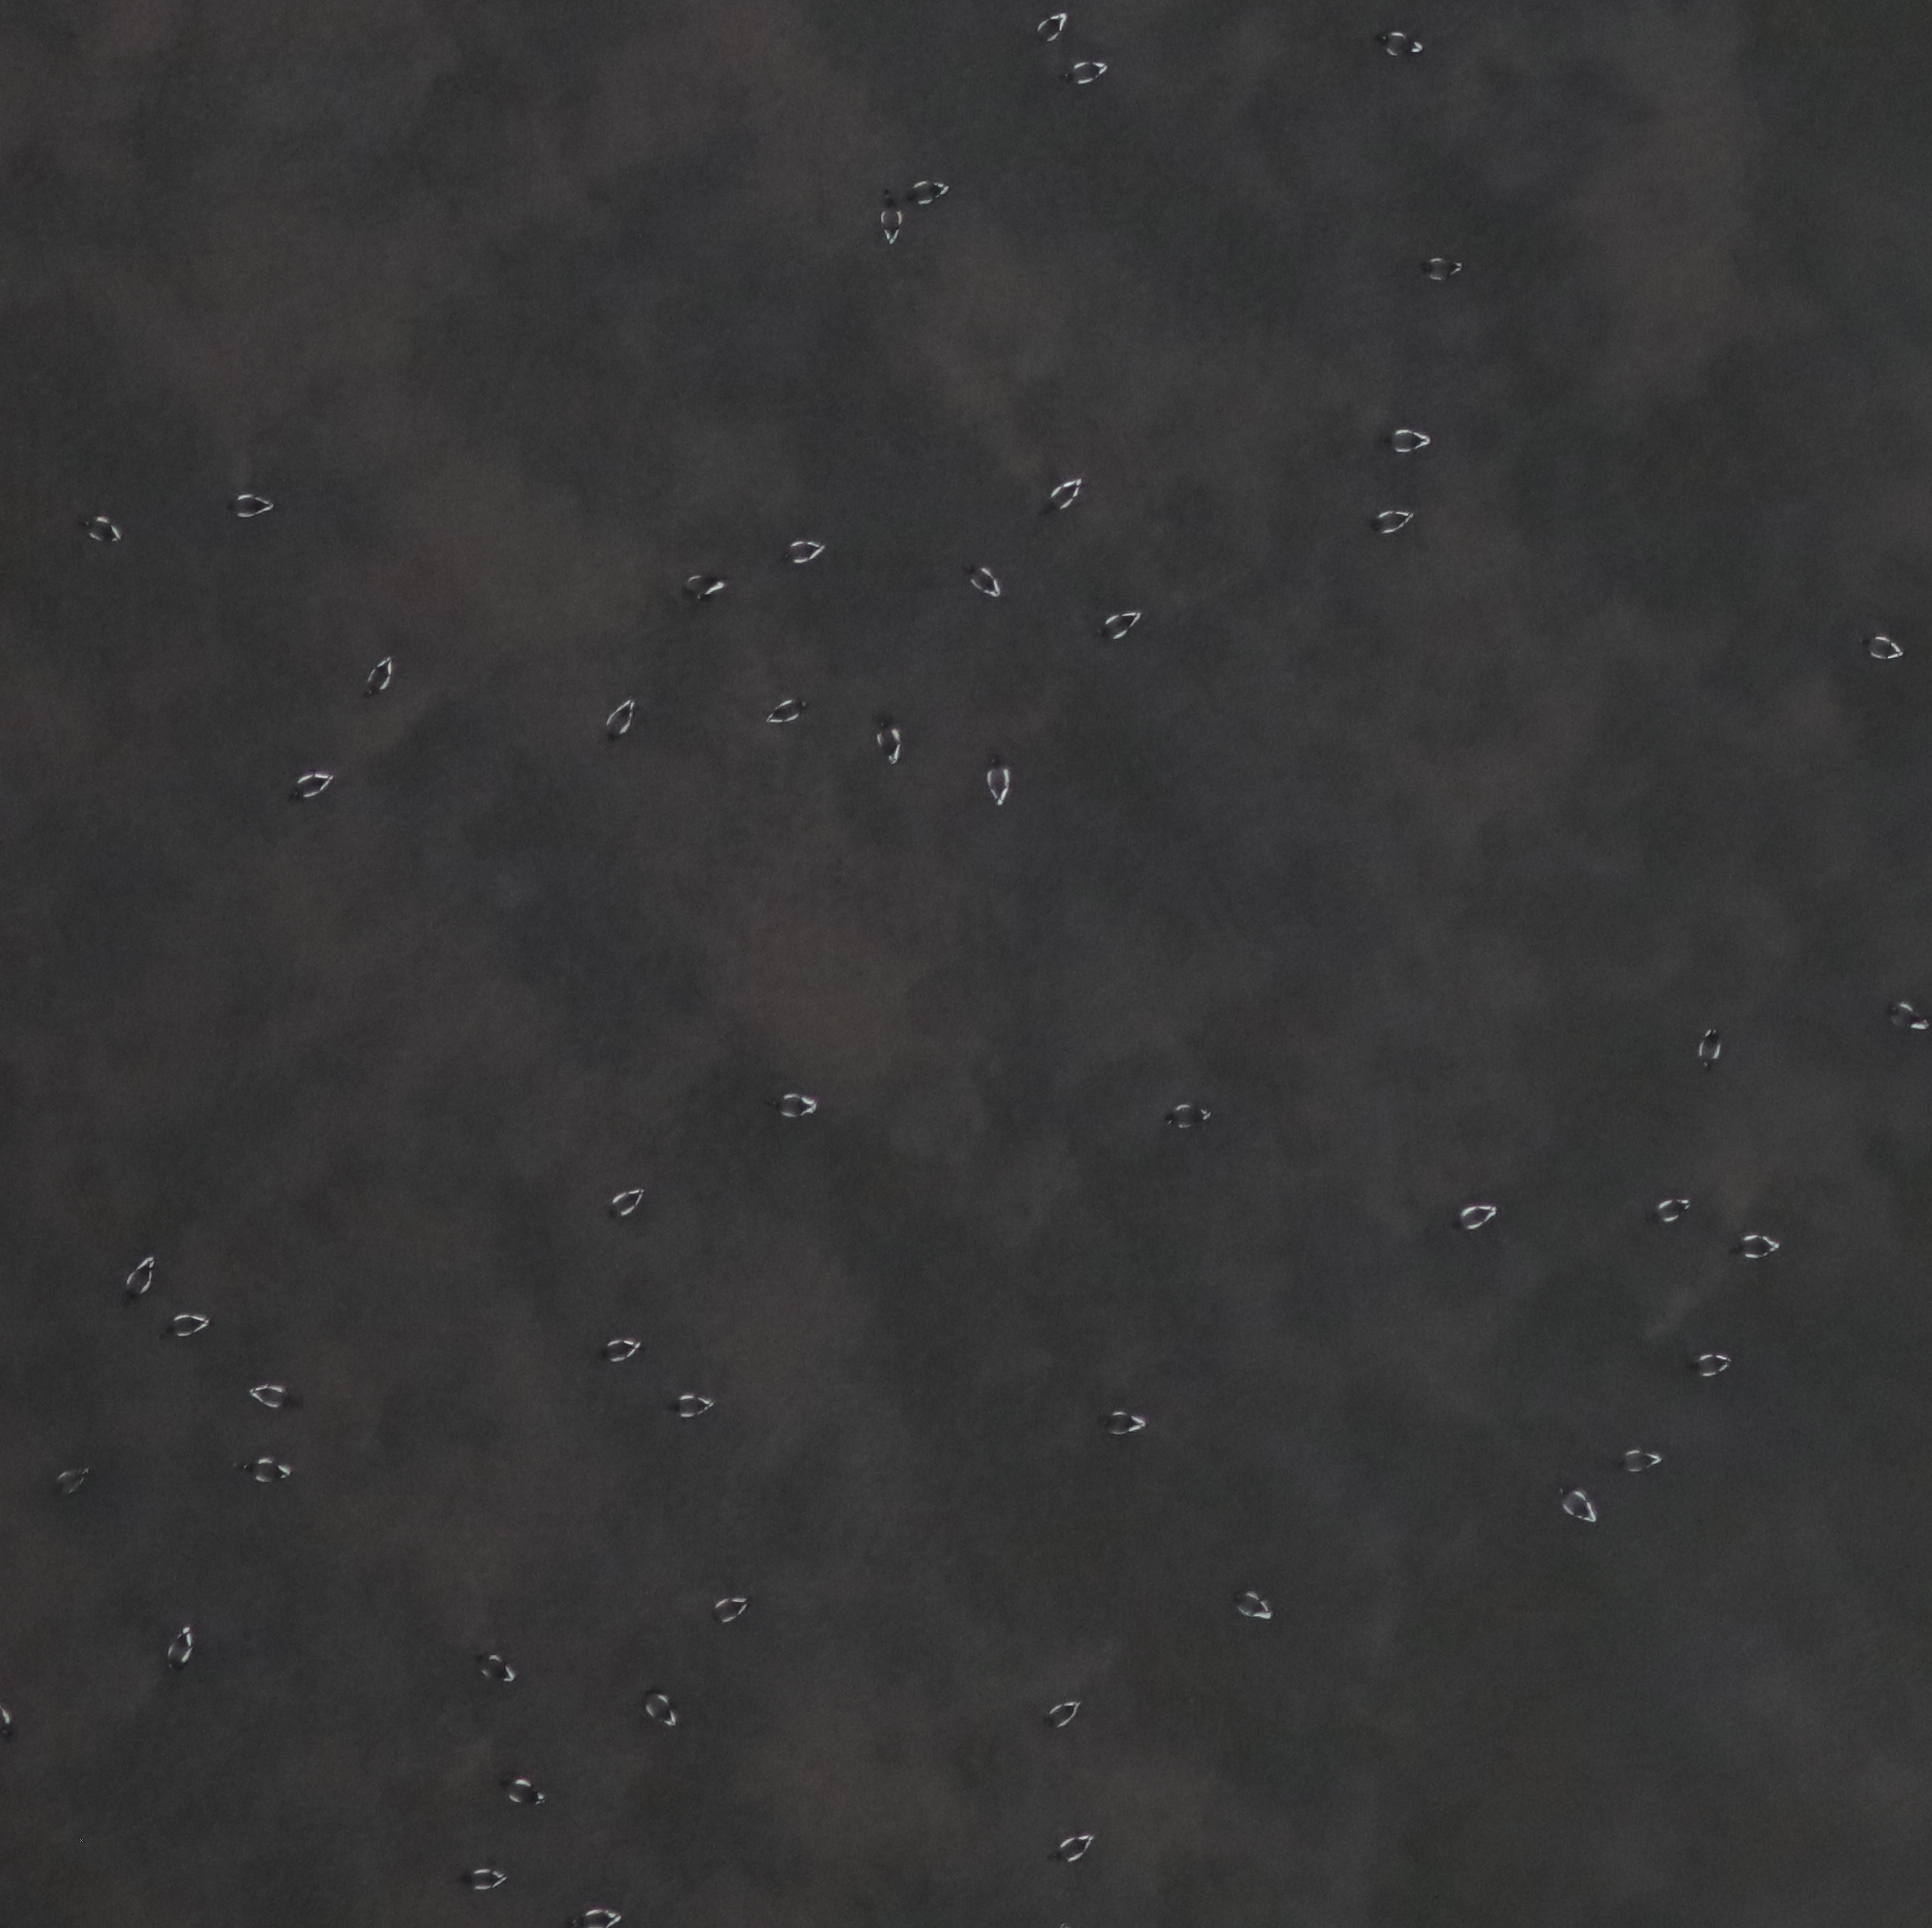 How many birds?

51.